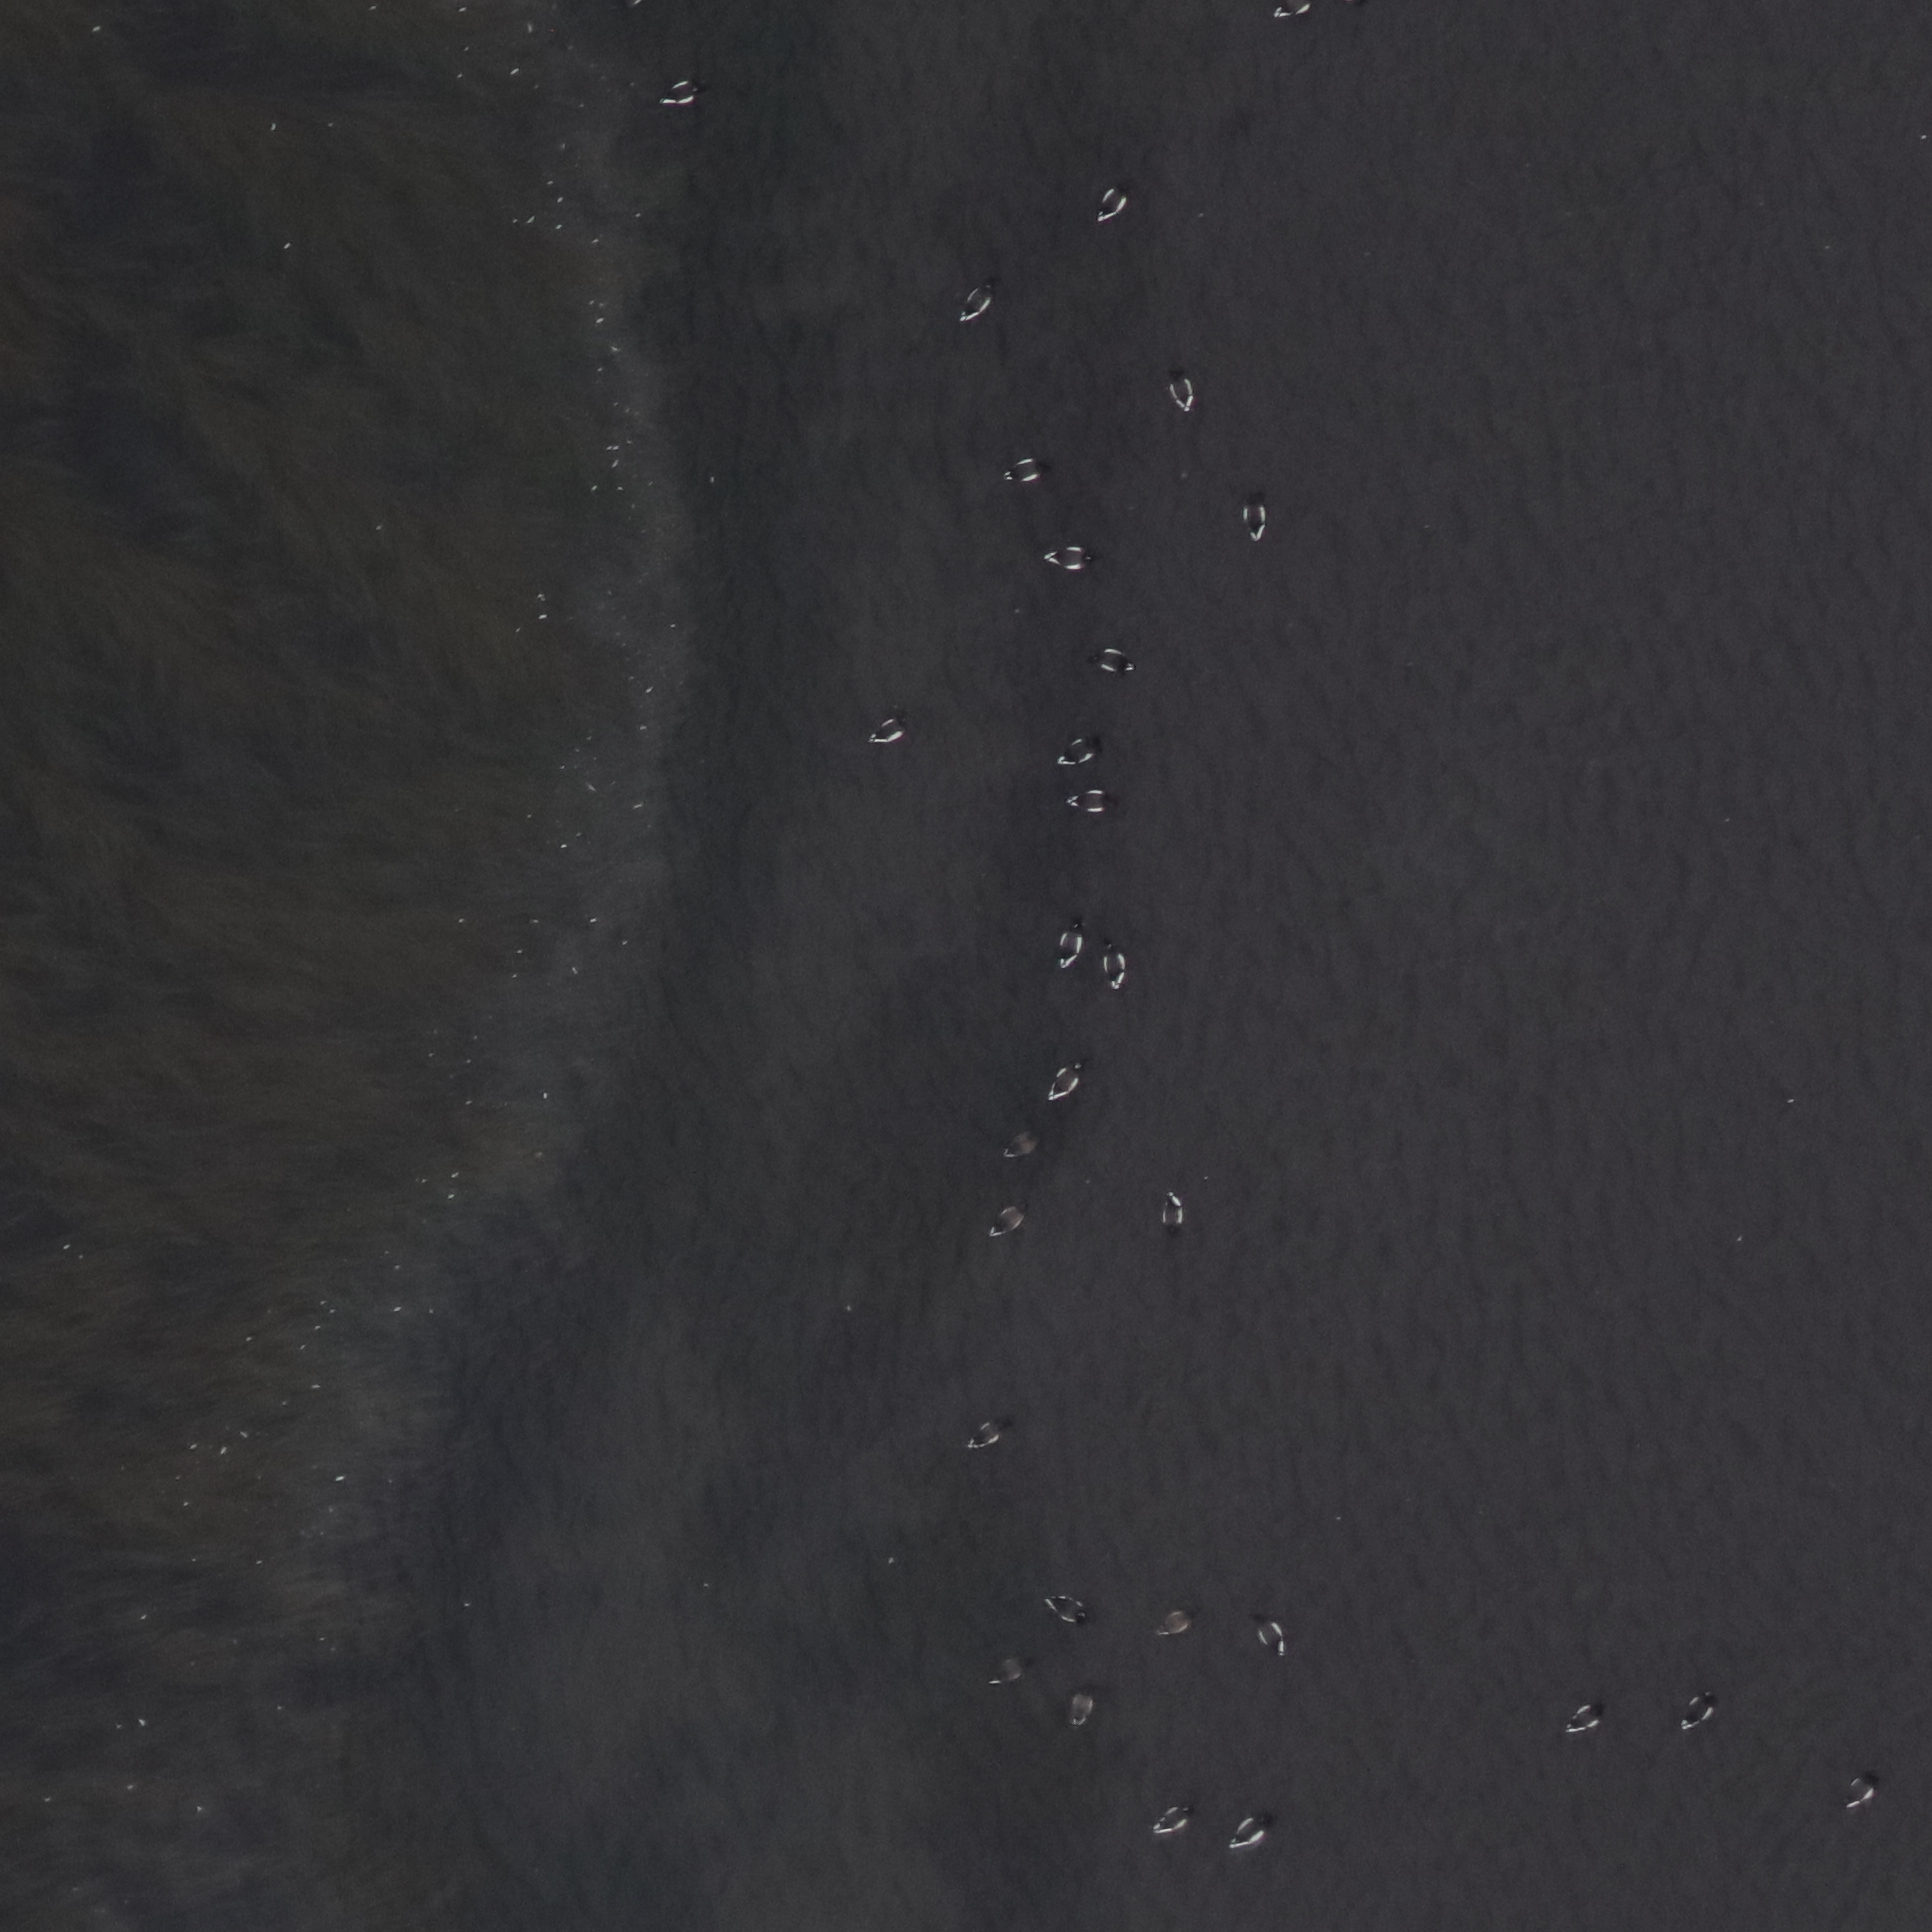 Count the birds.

29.